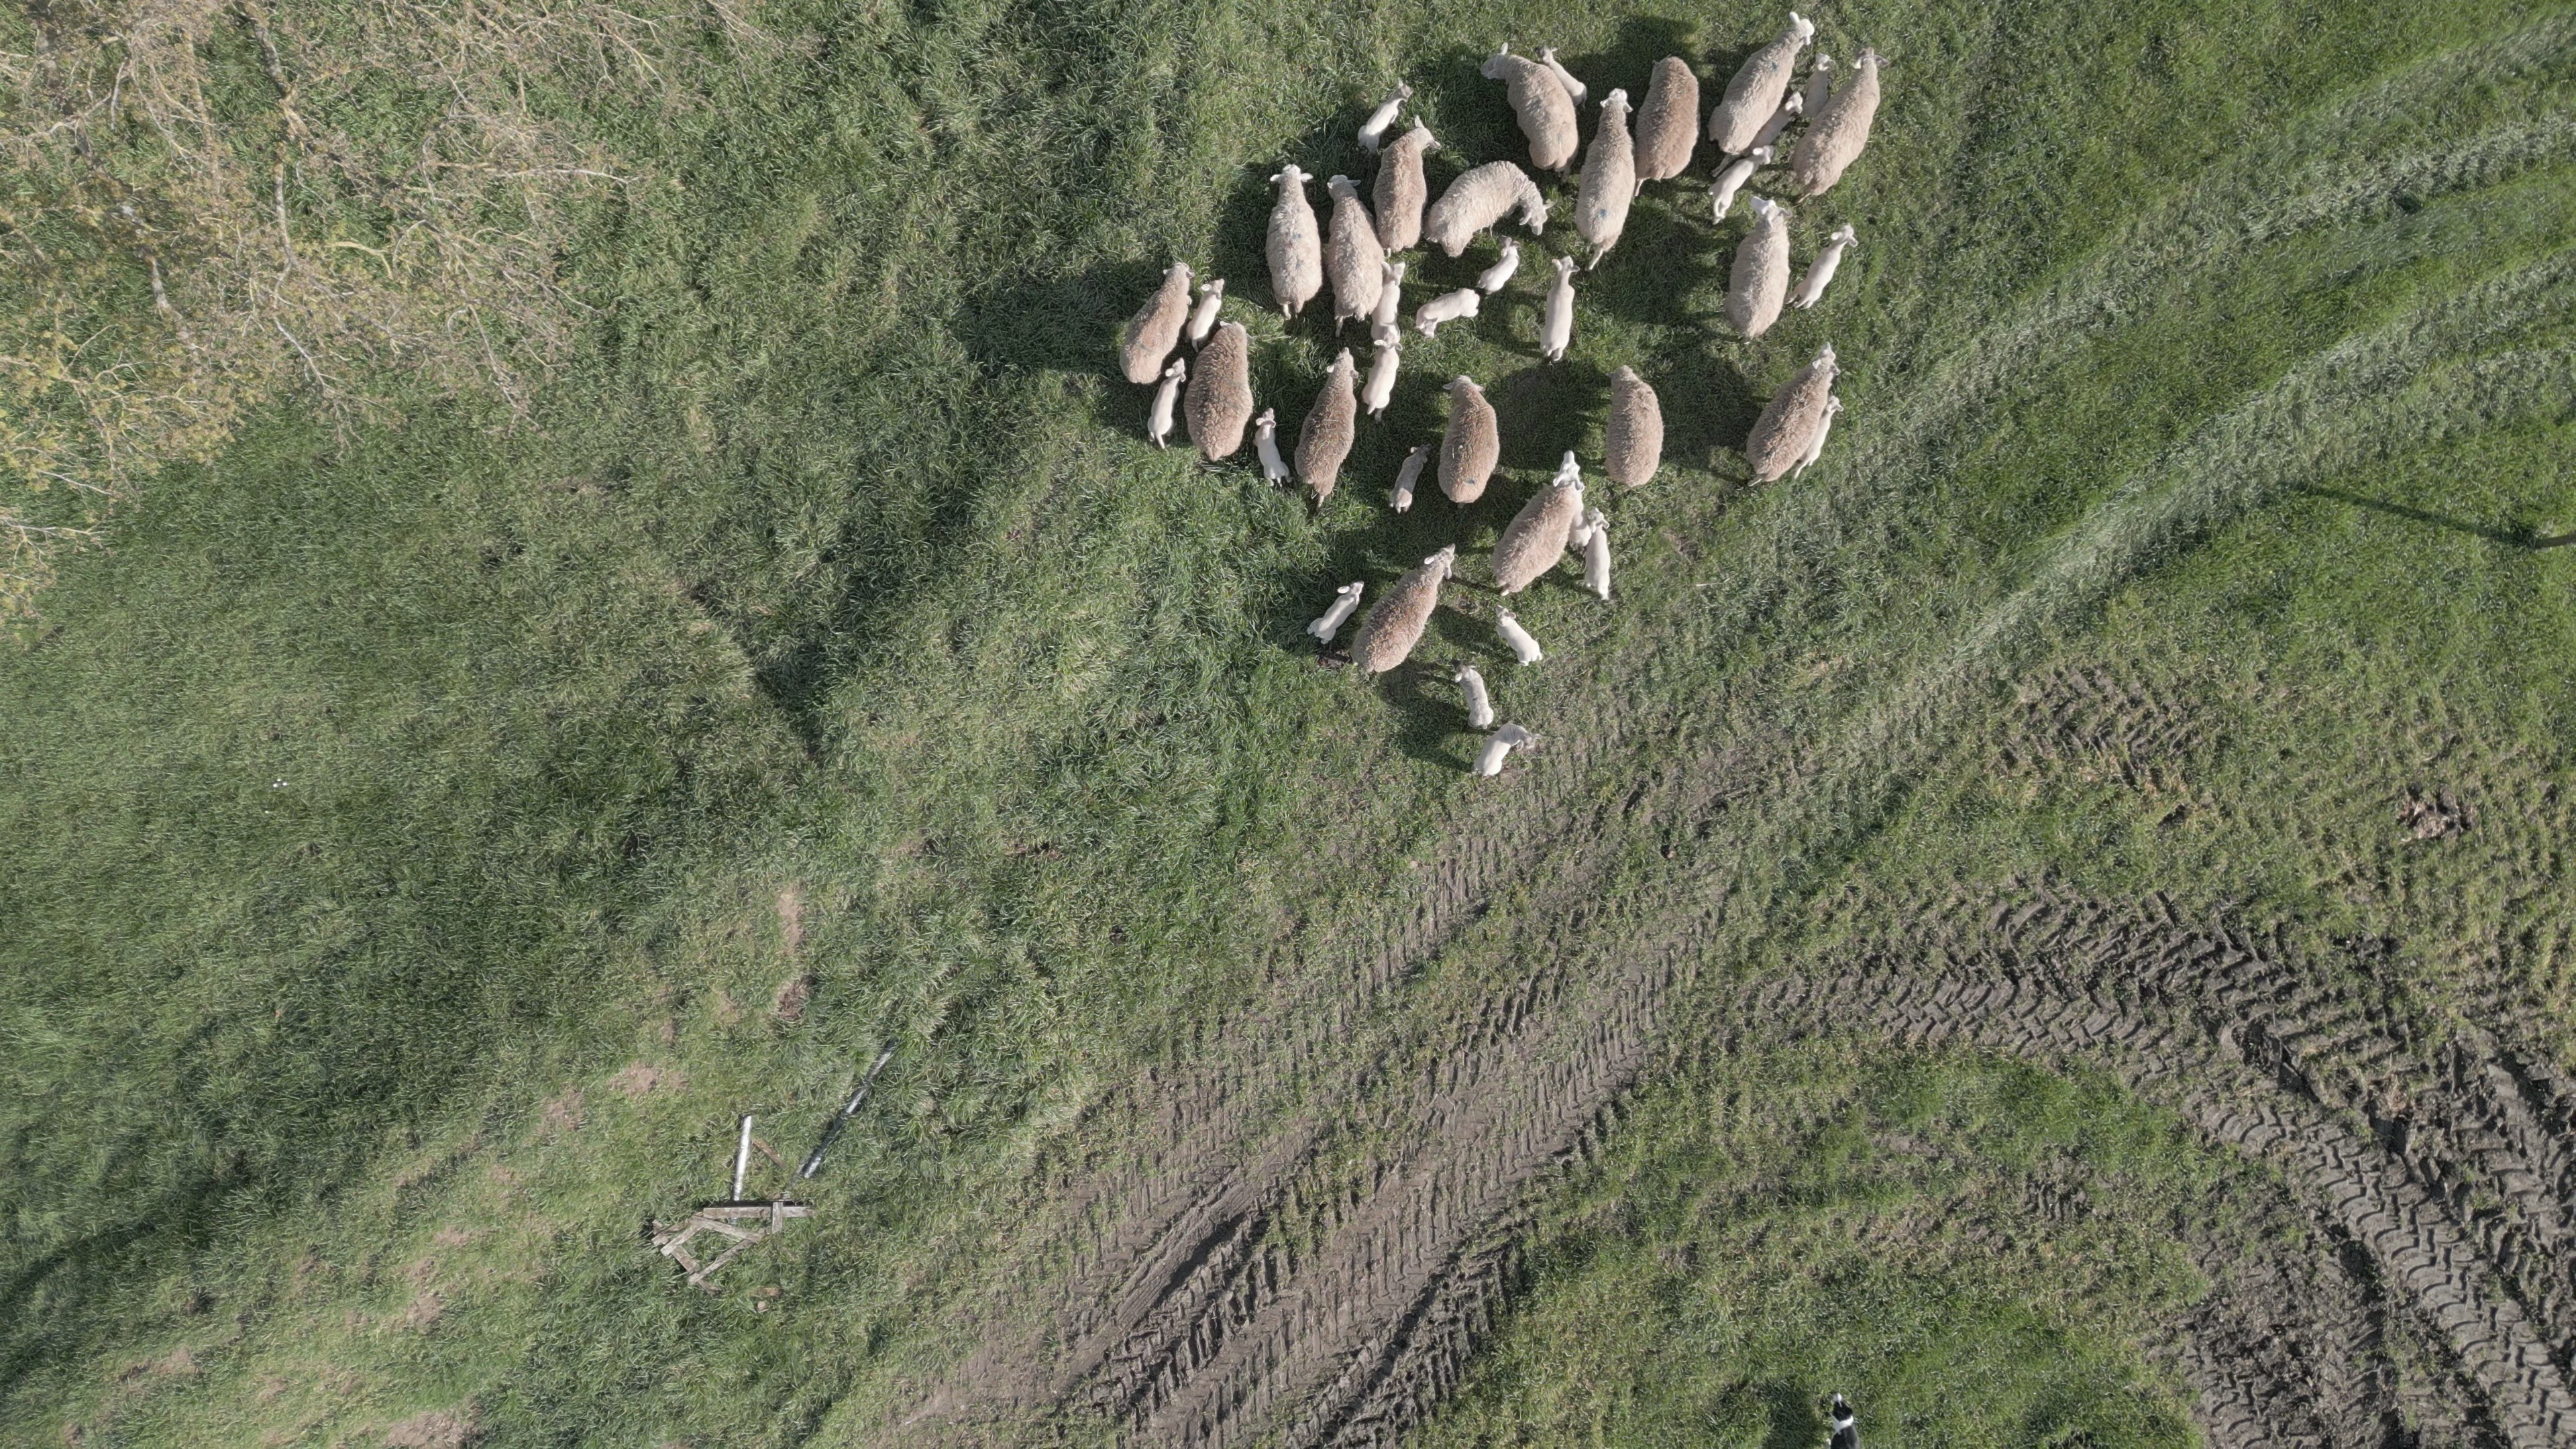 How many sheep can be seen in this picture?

40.